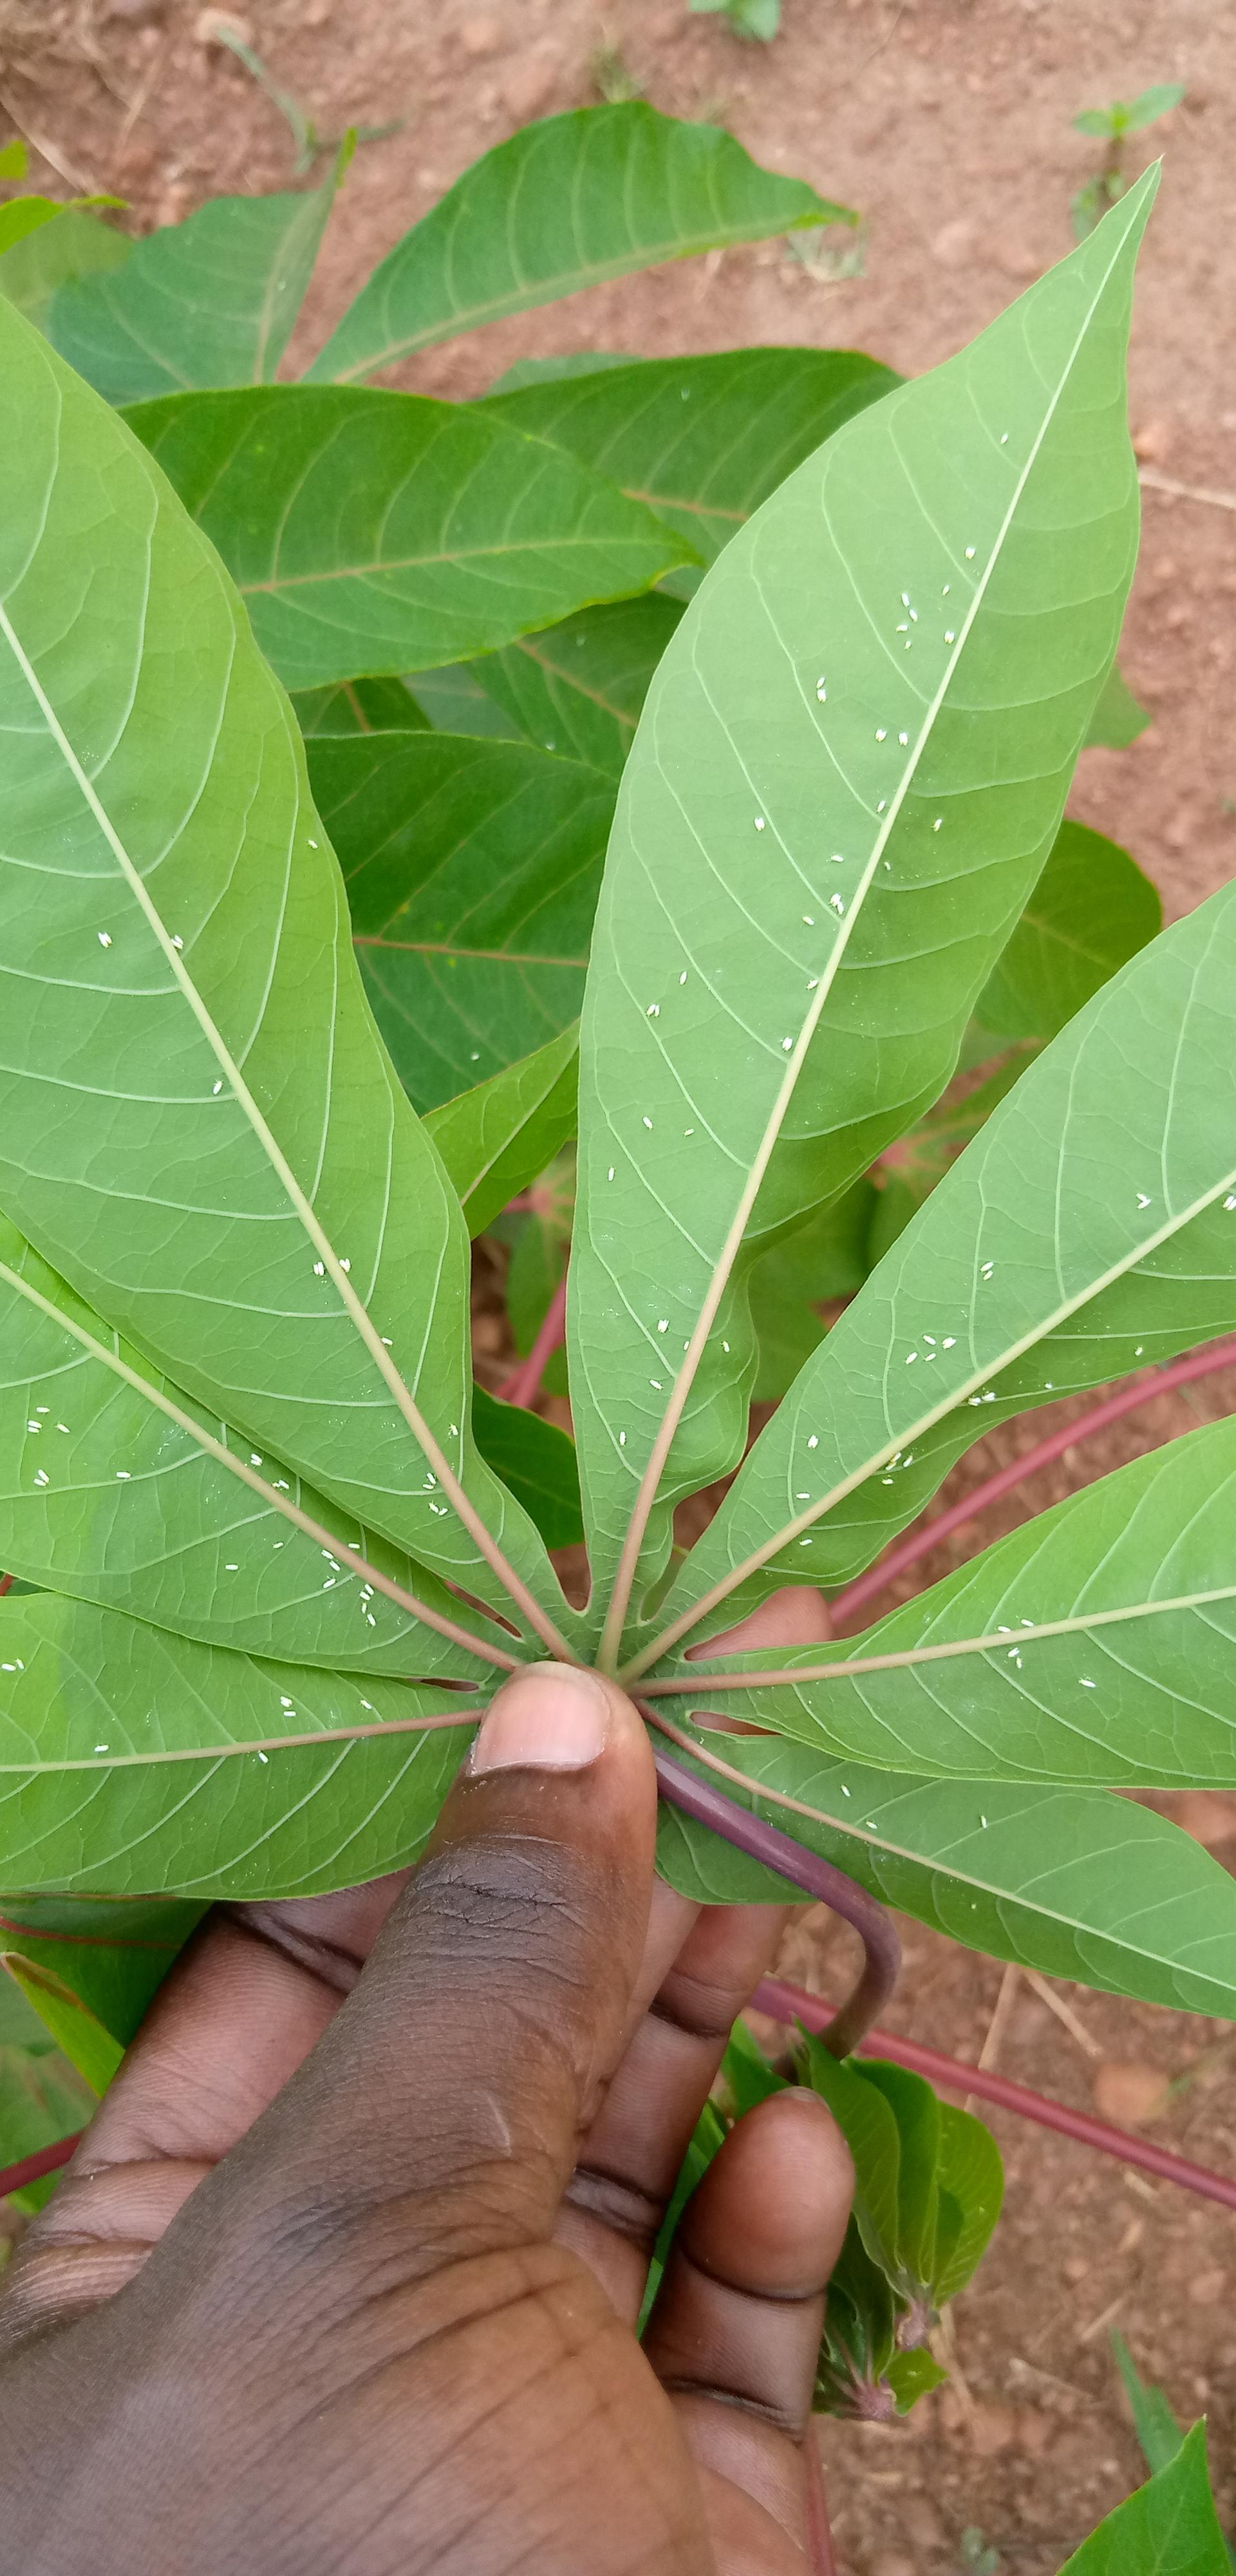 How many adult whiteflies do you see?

119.